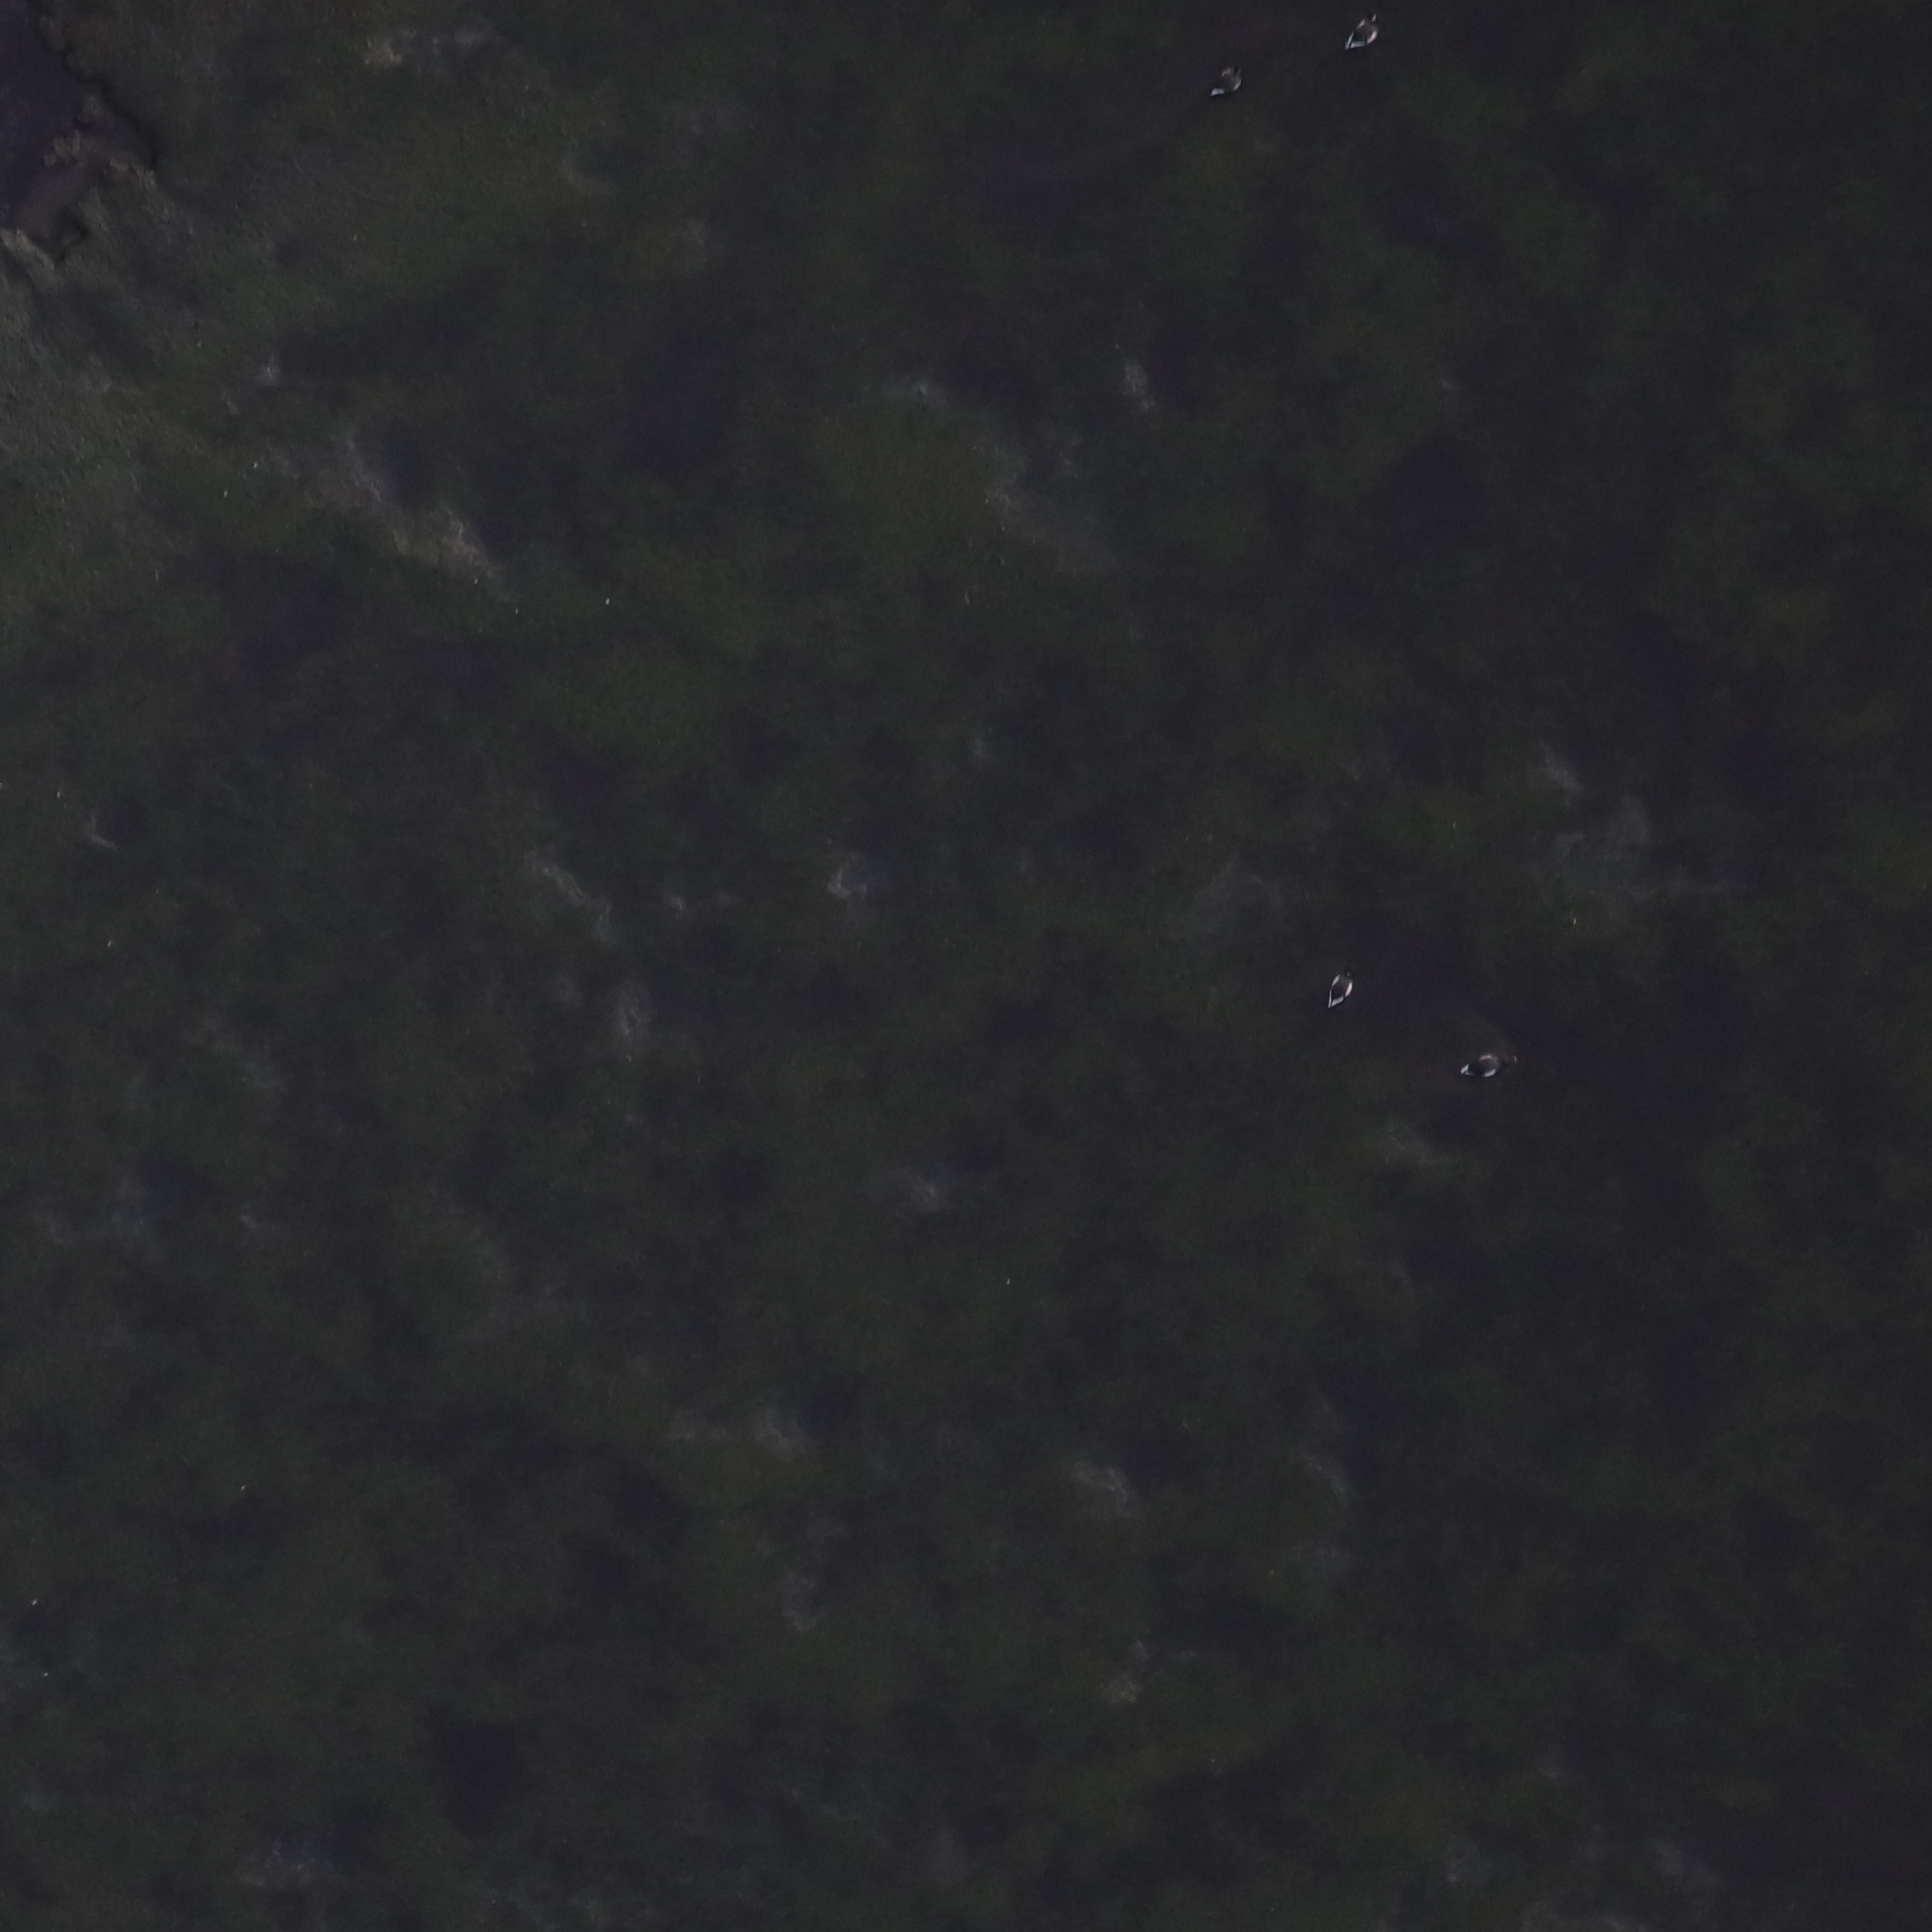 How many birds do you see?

4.